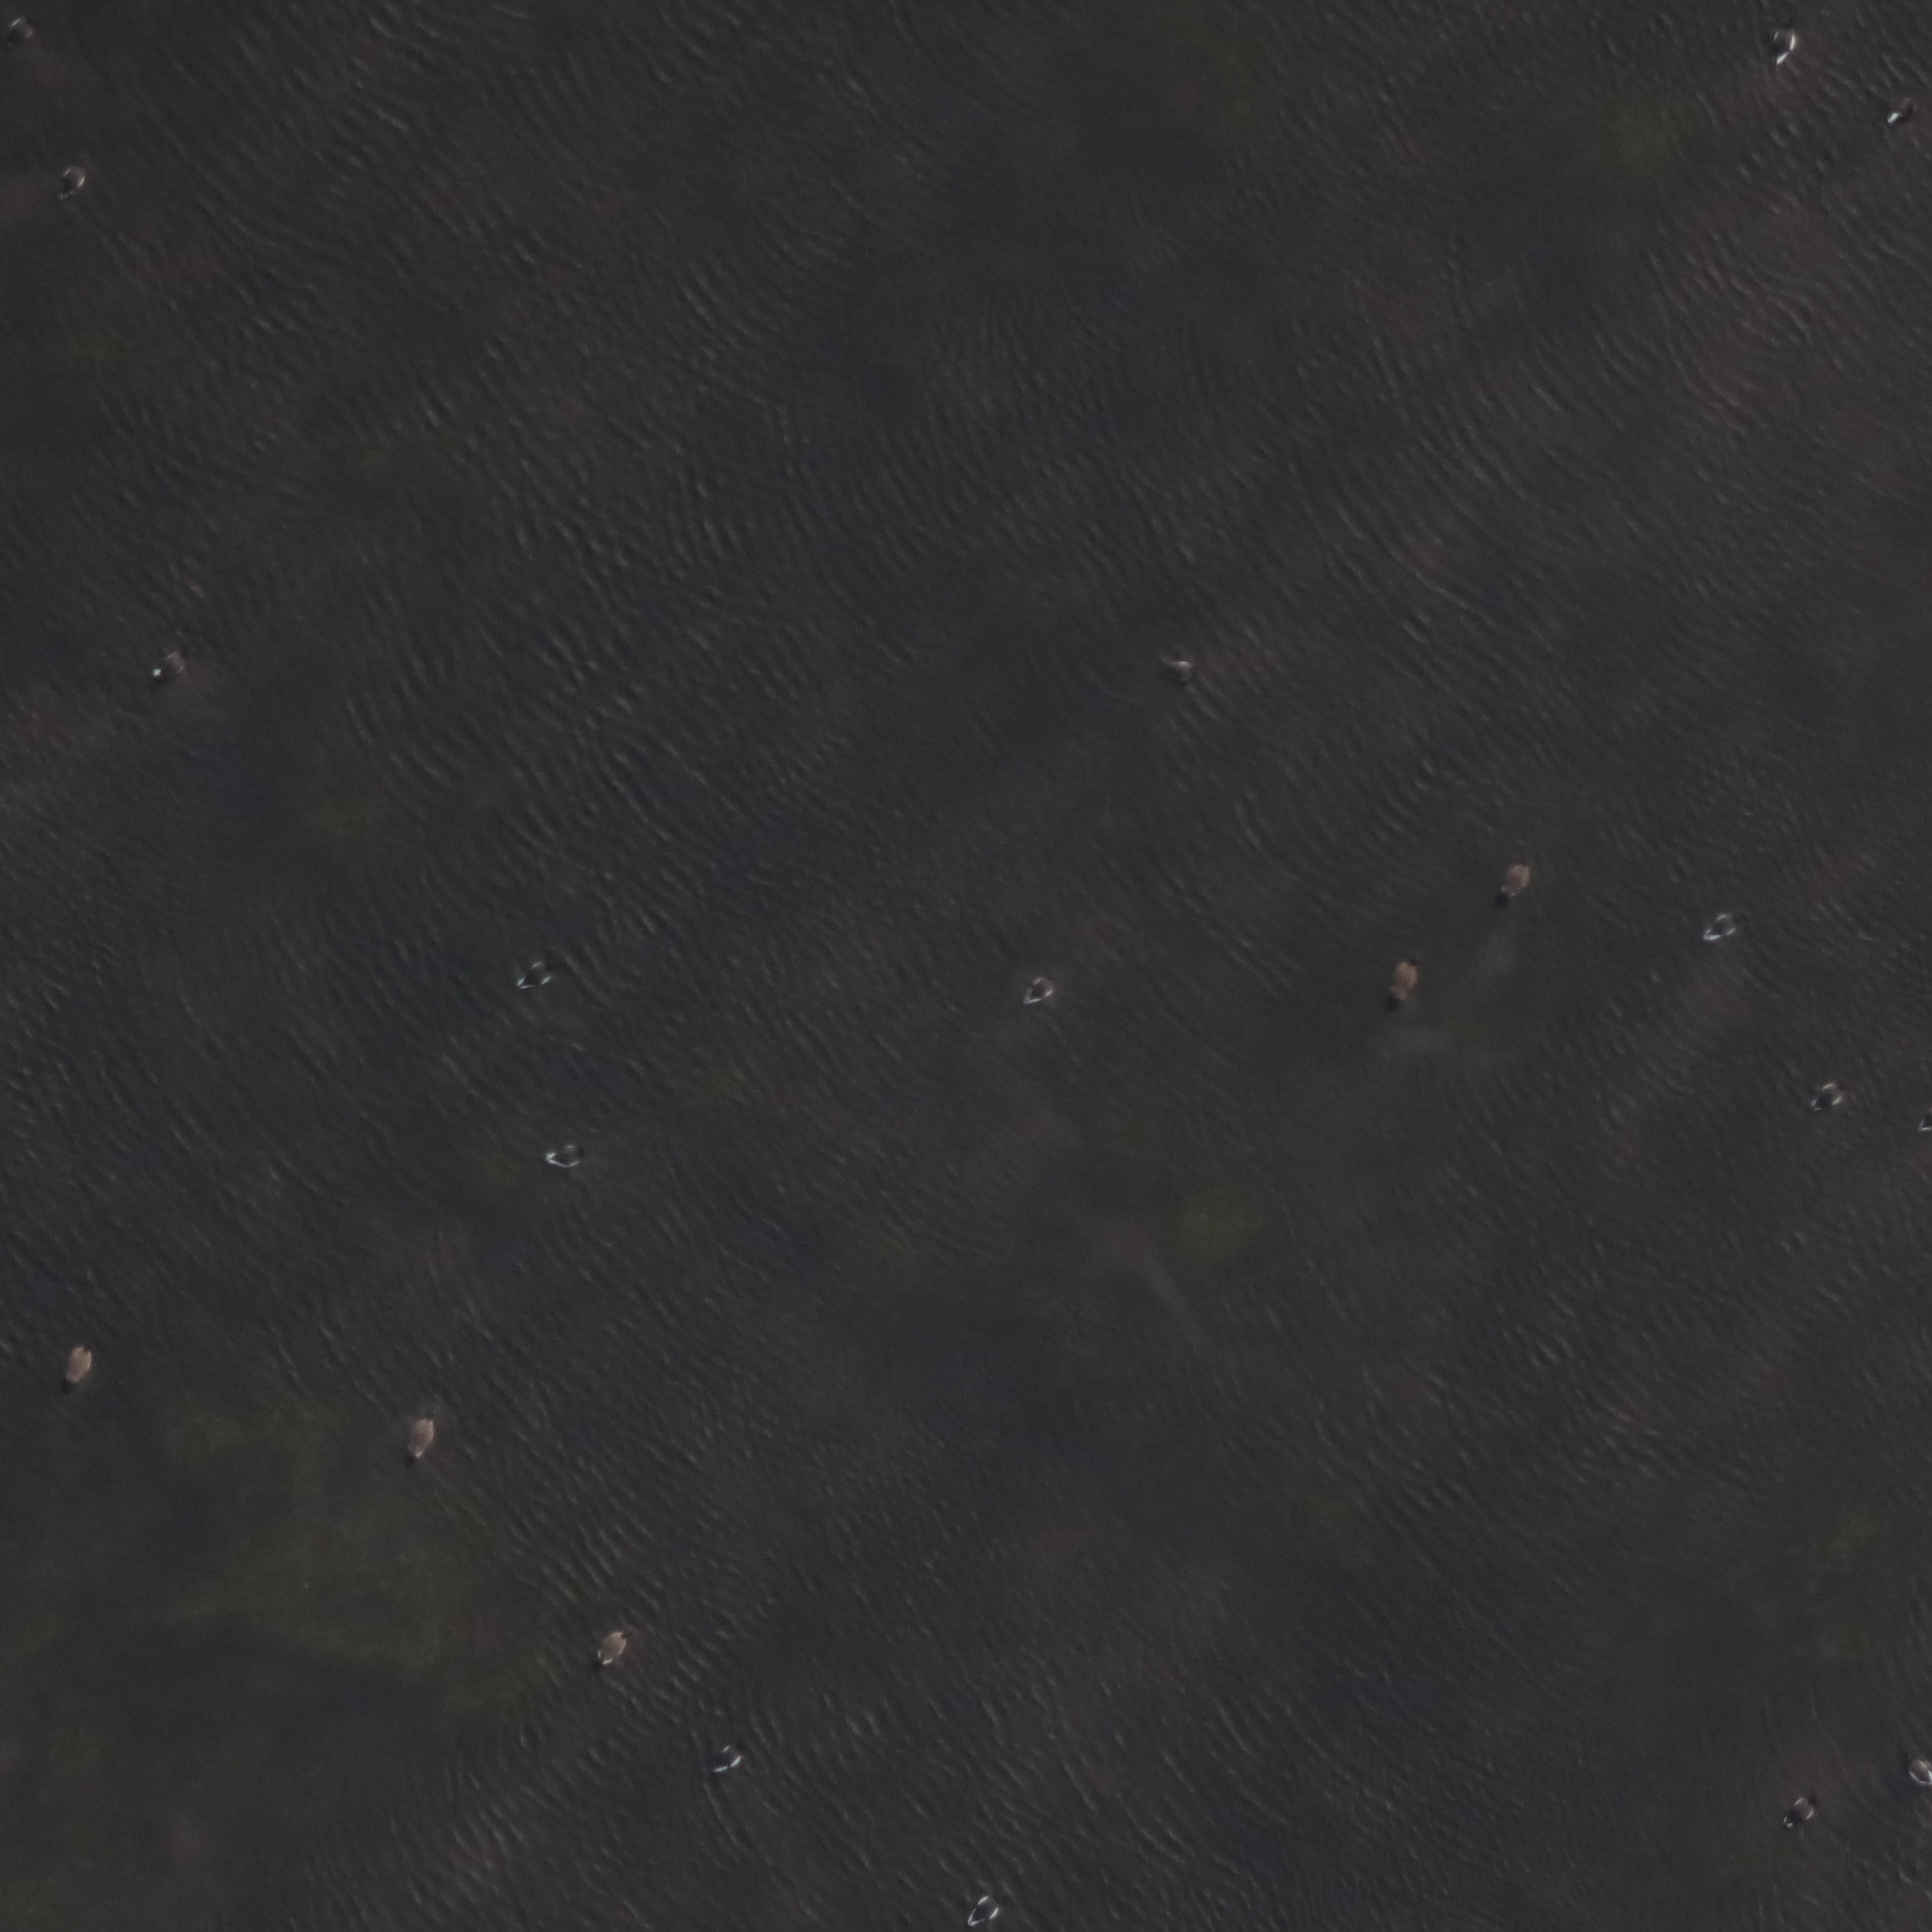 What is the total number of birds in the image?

20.